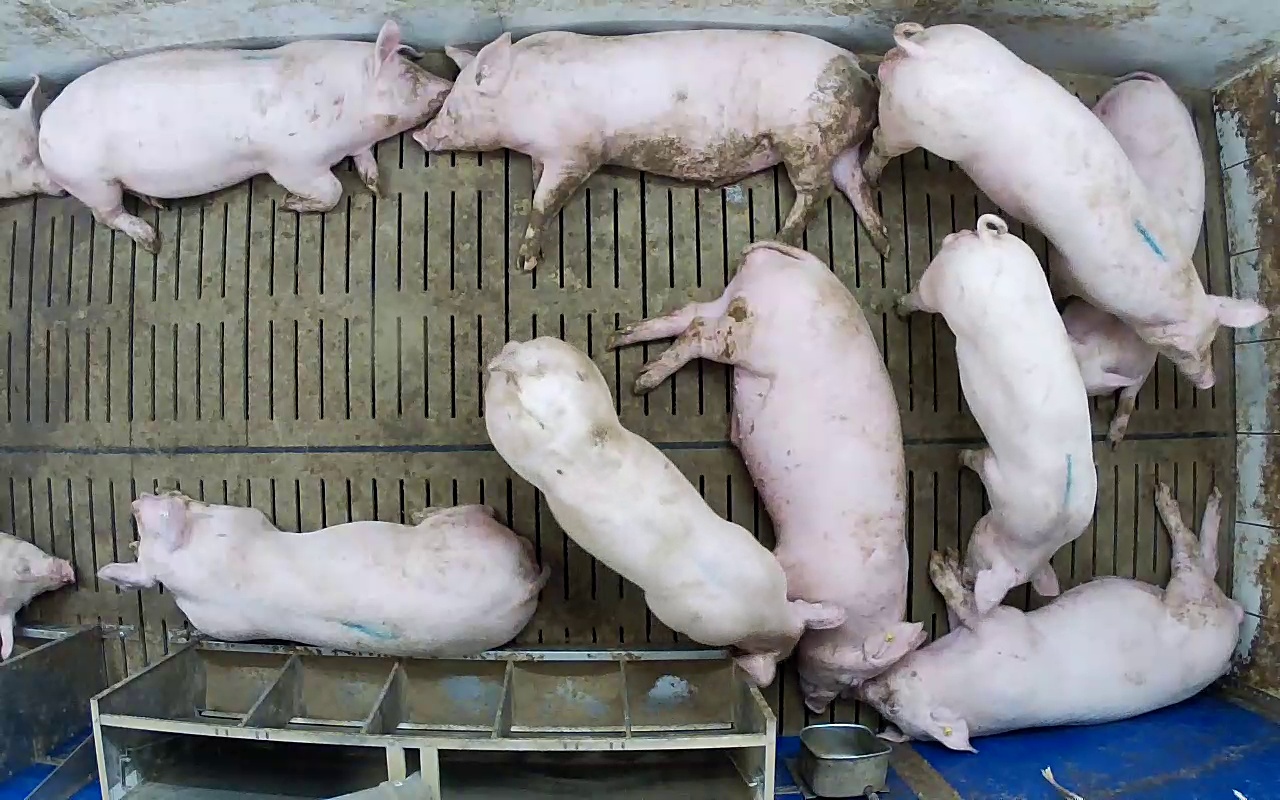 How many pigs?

11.